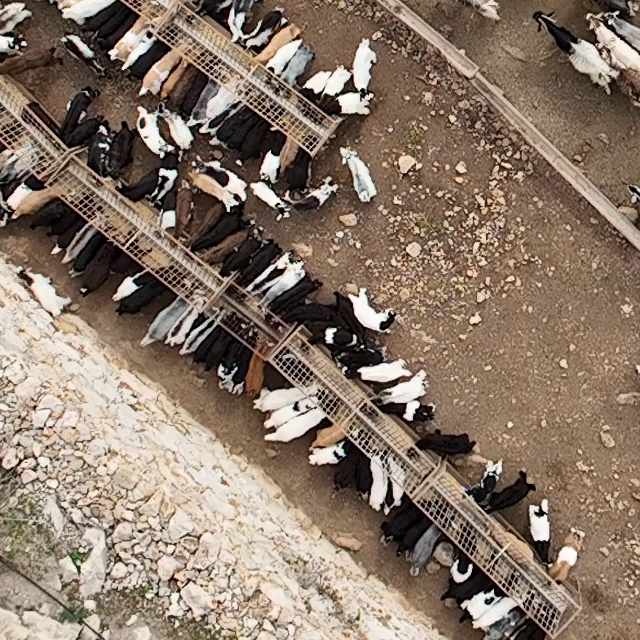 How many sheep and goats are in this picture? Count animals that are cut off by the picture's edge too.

124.